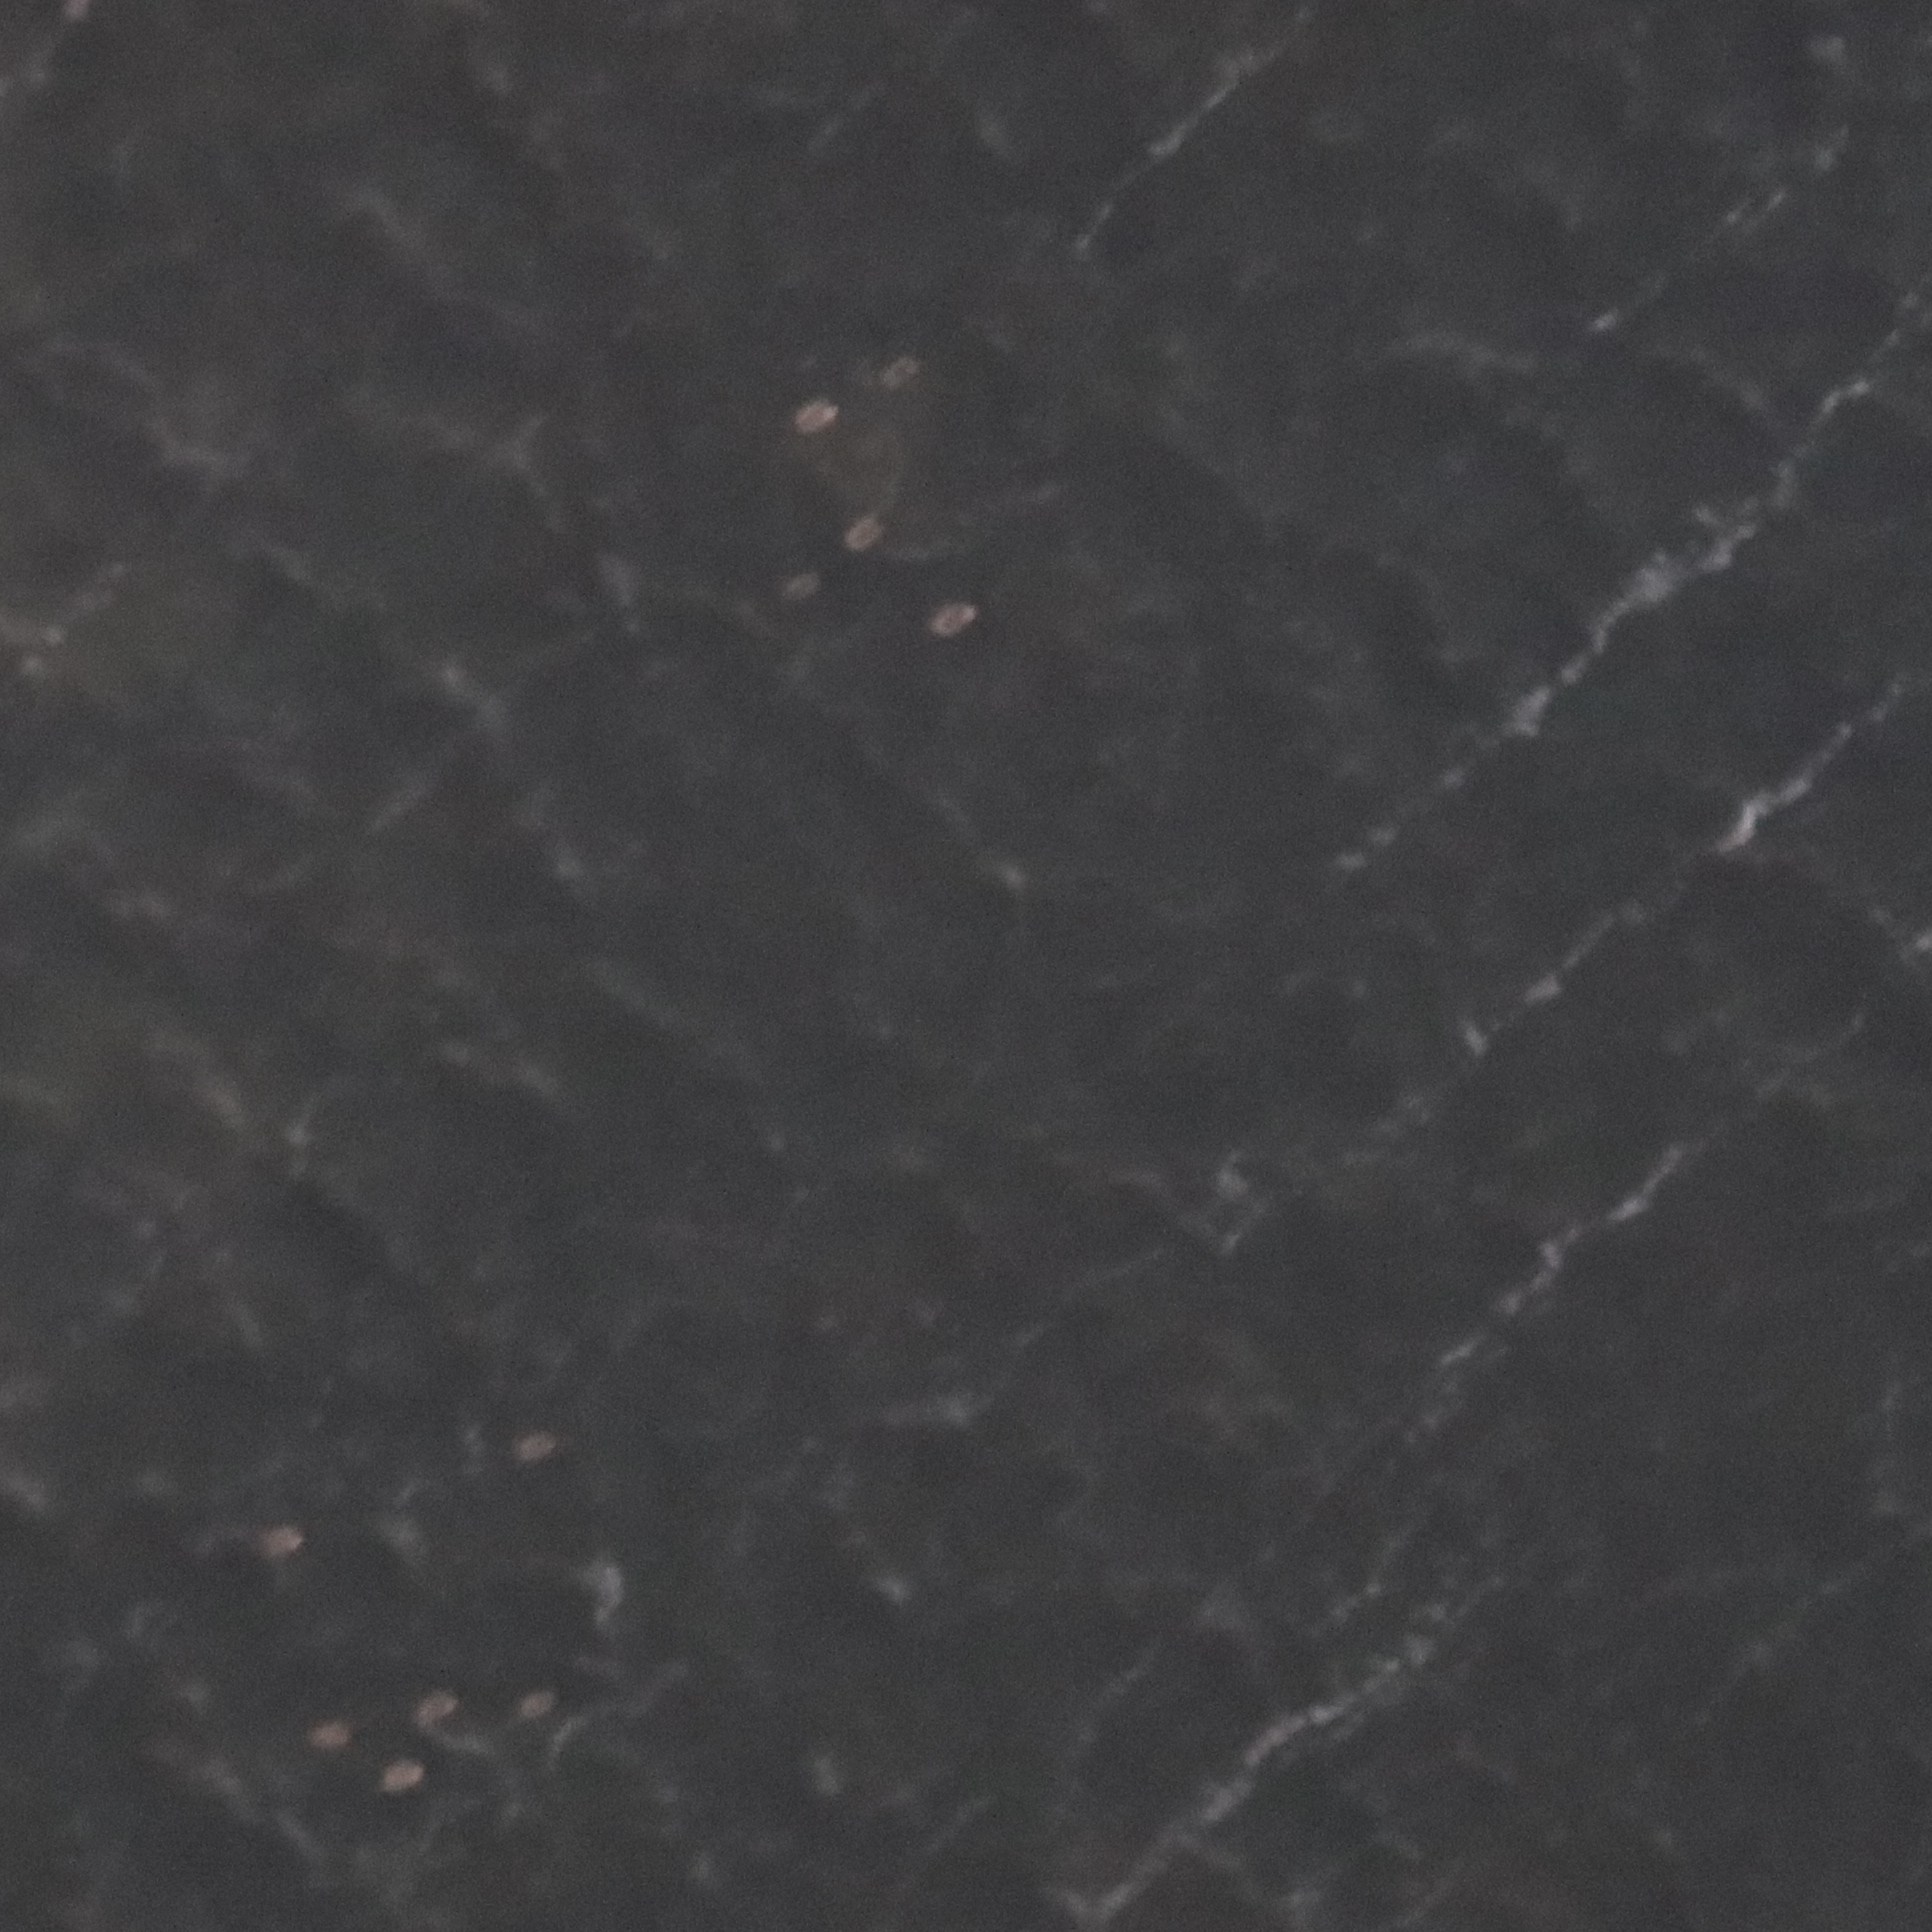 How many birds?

10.